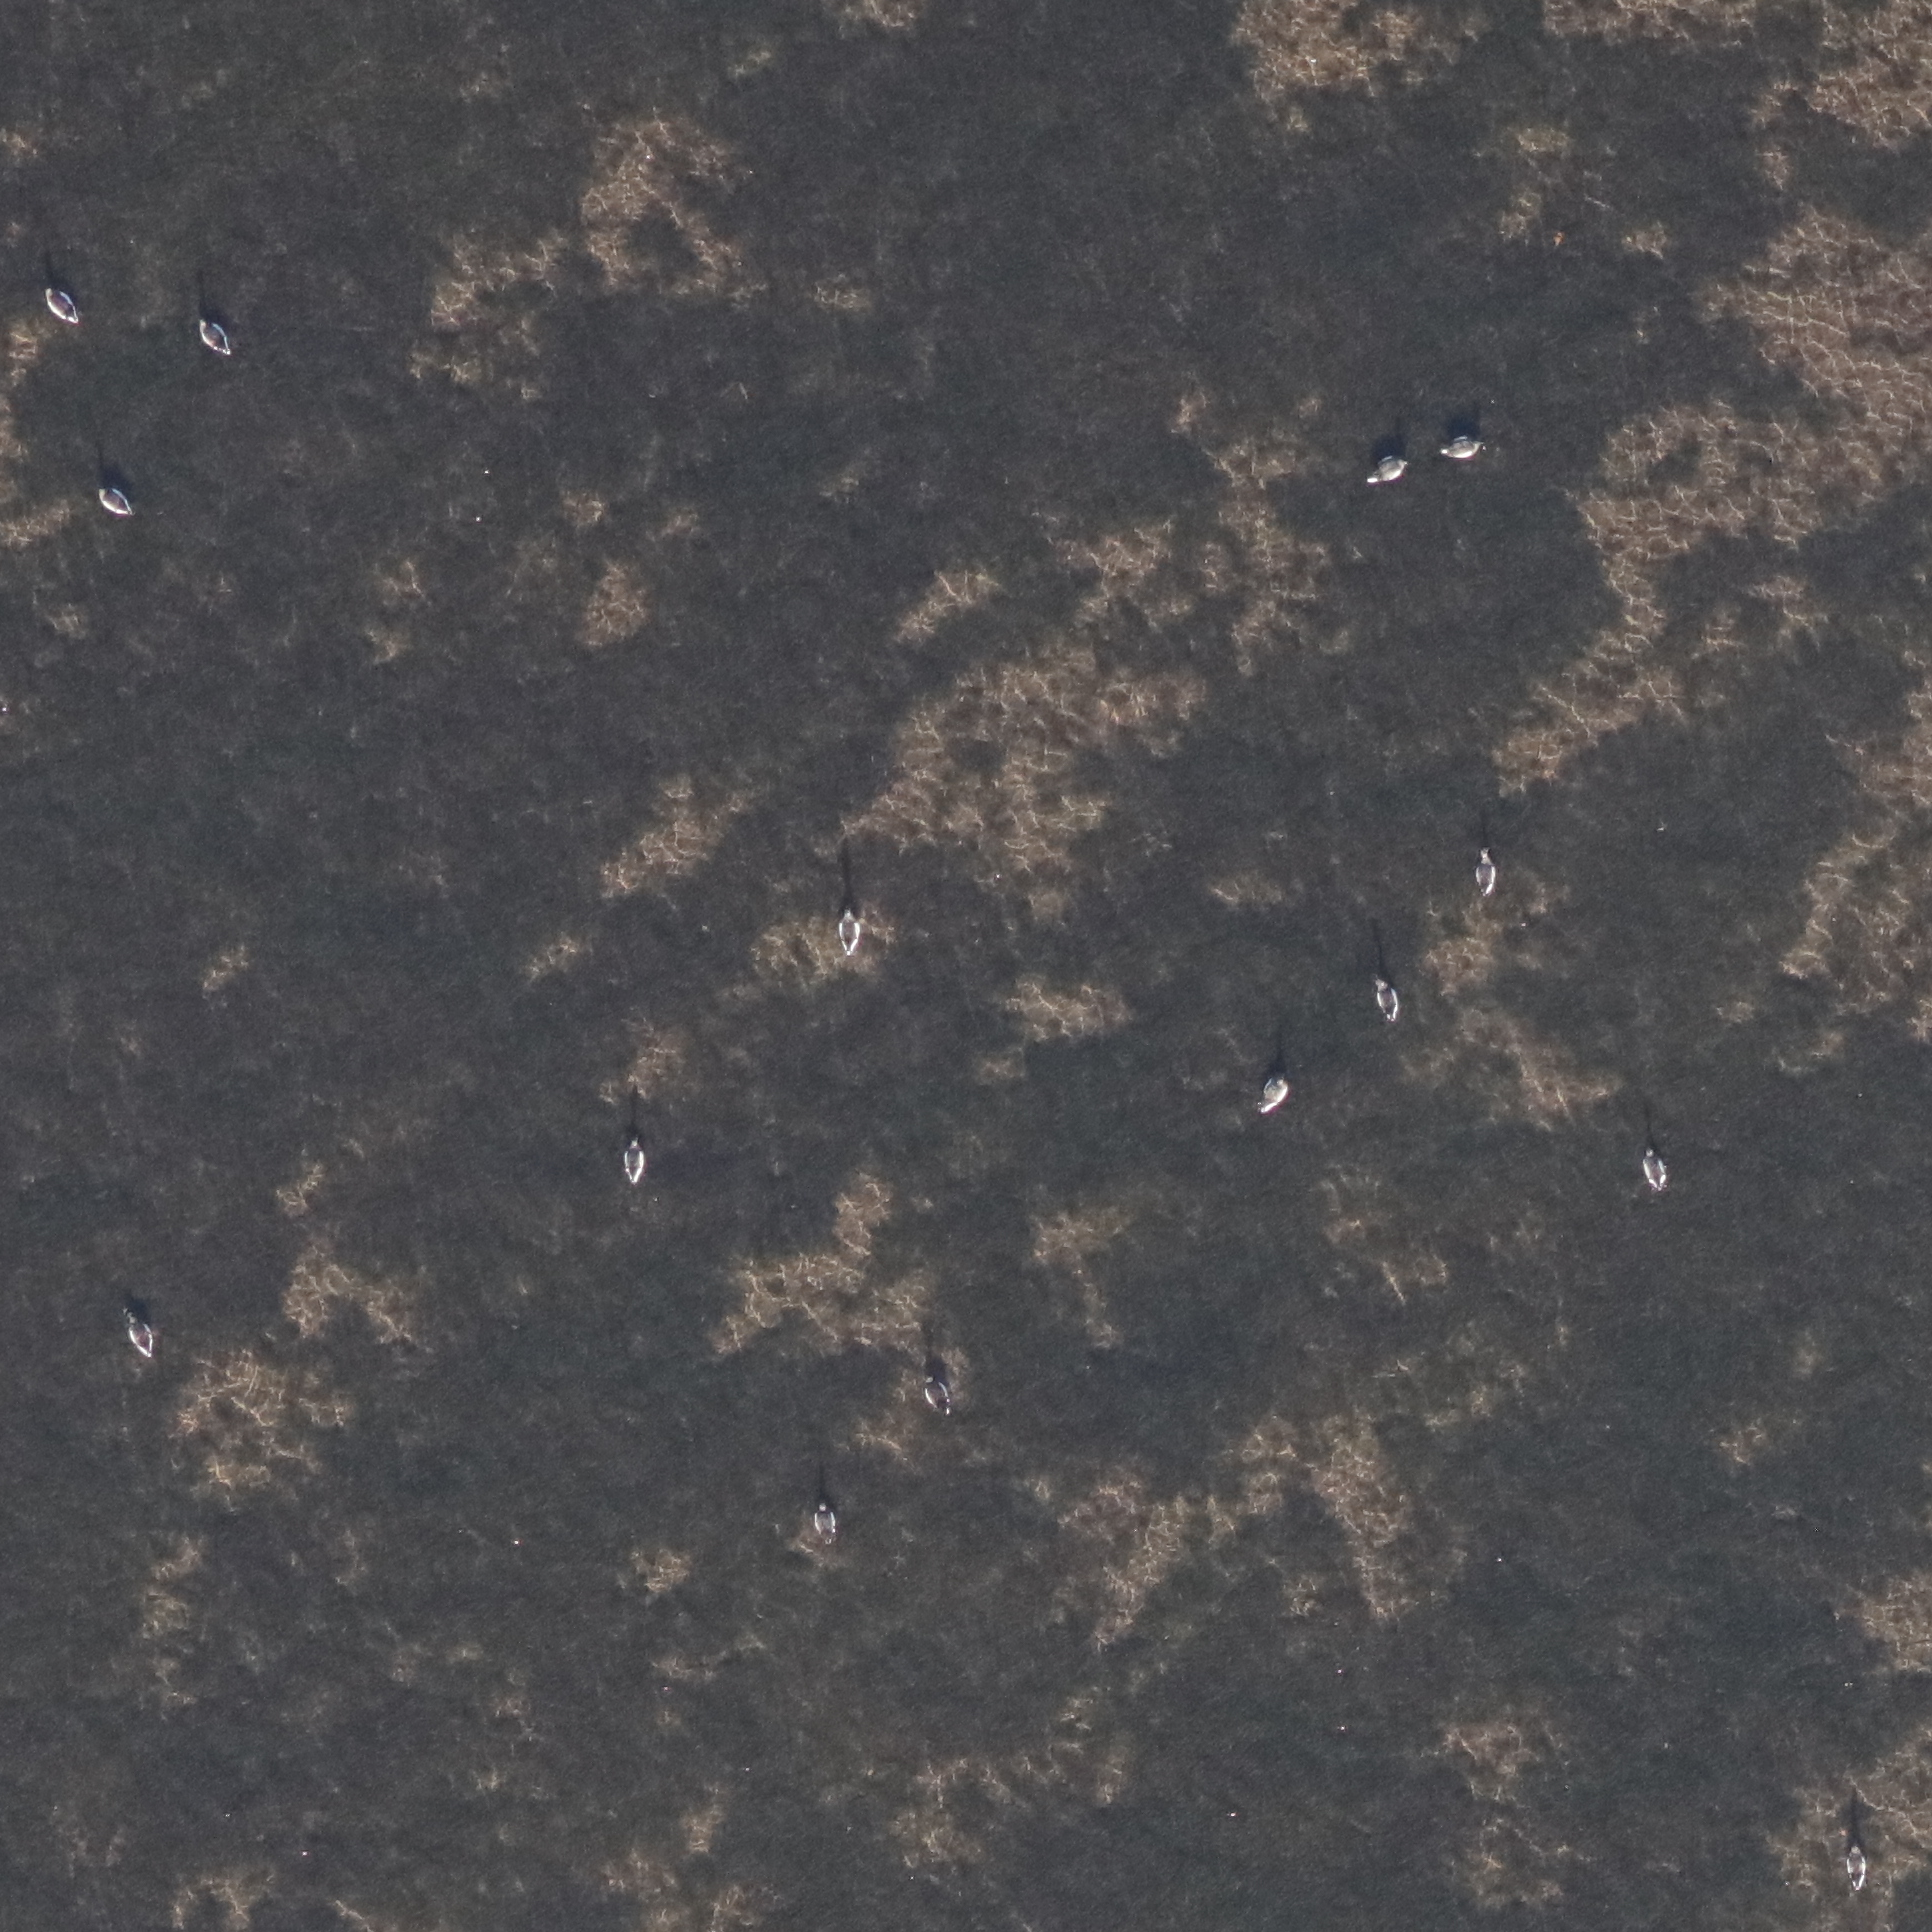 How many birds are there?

15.